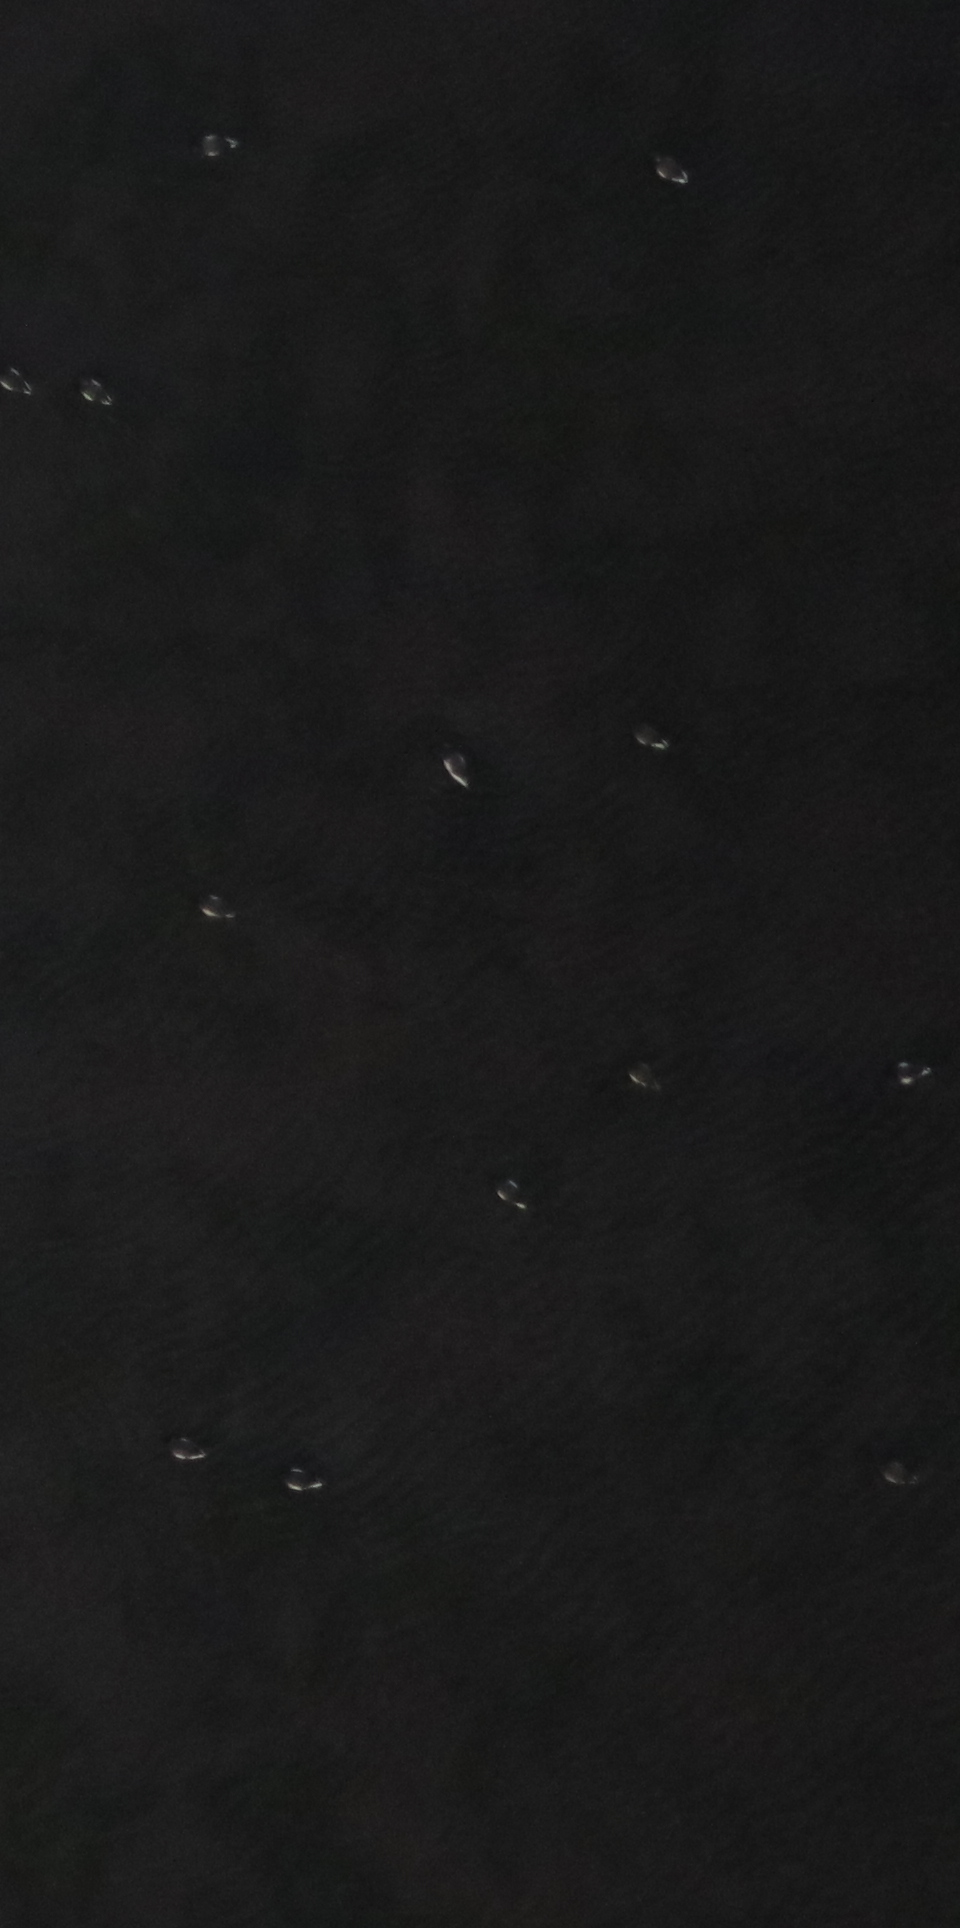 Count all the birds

13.